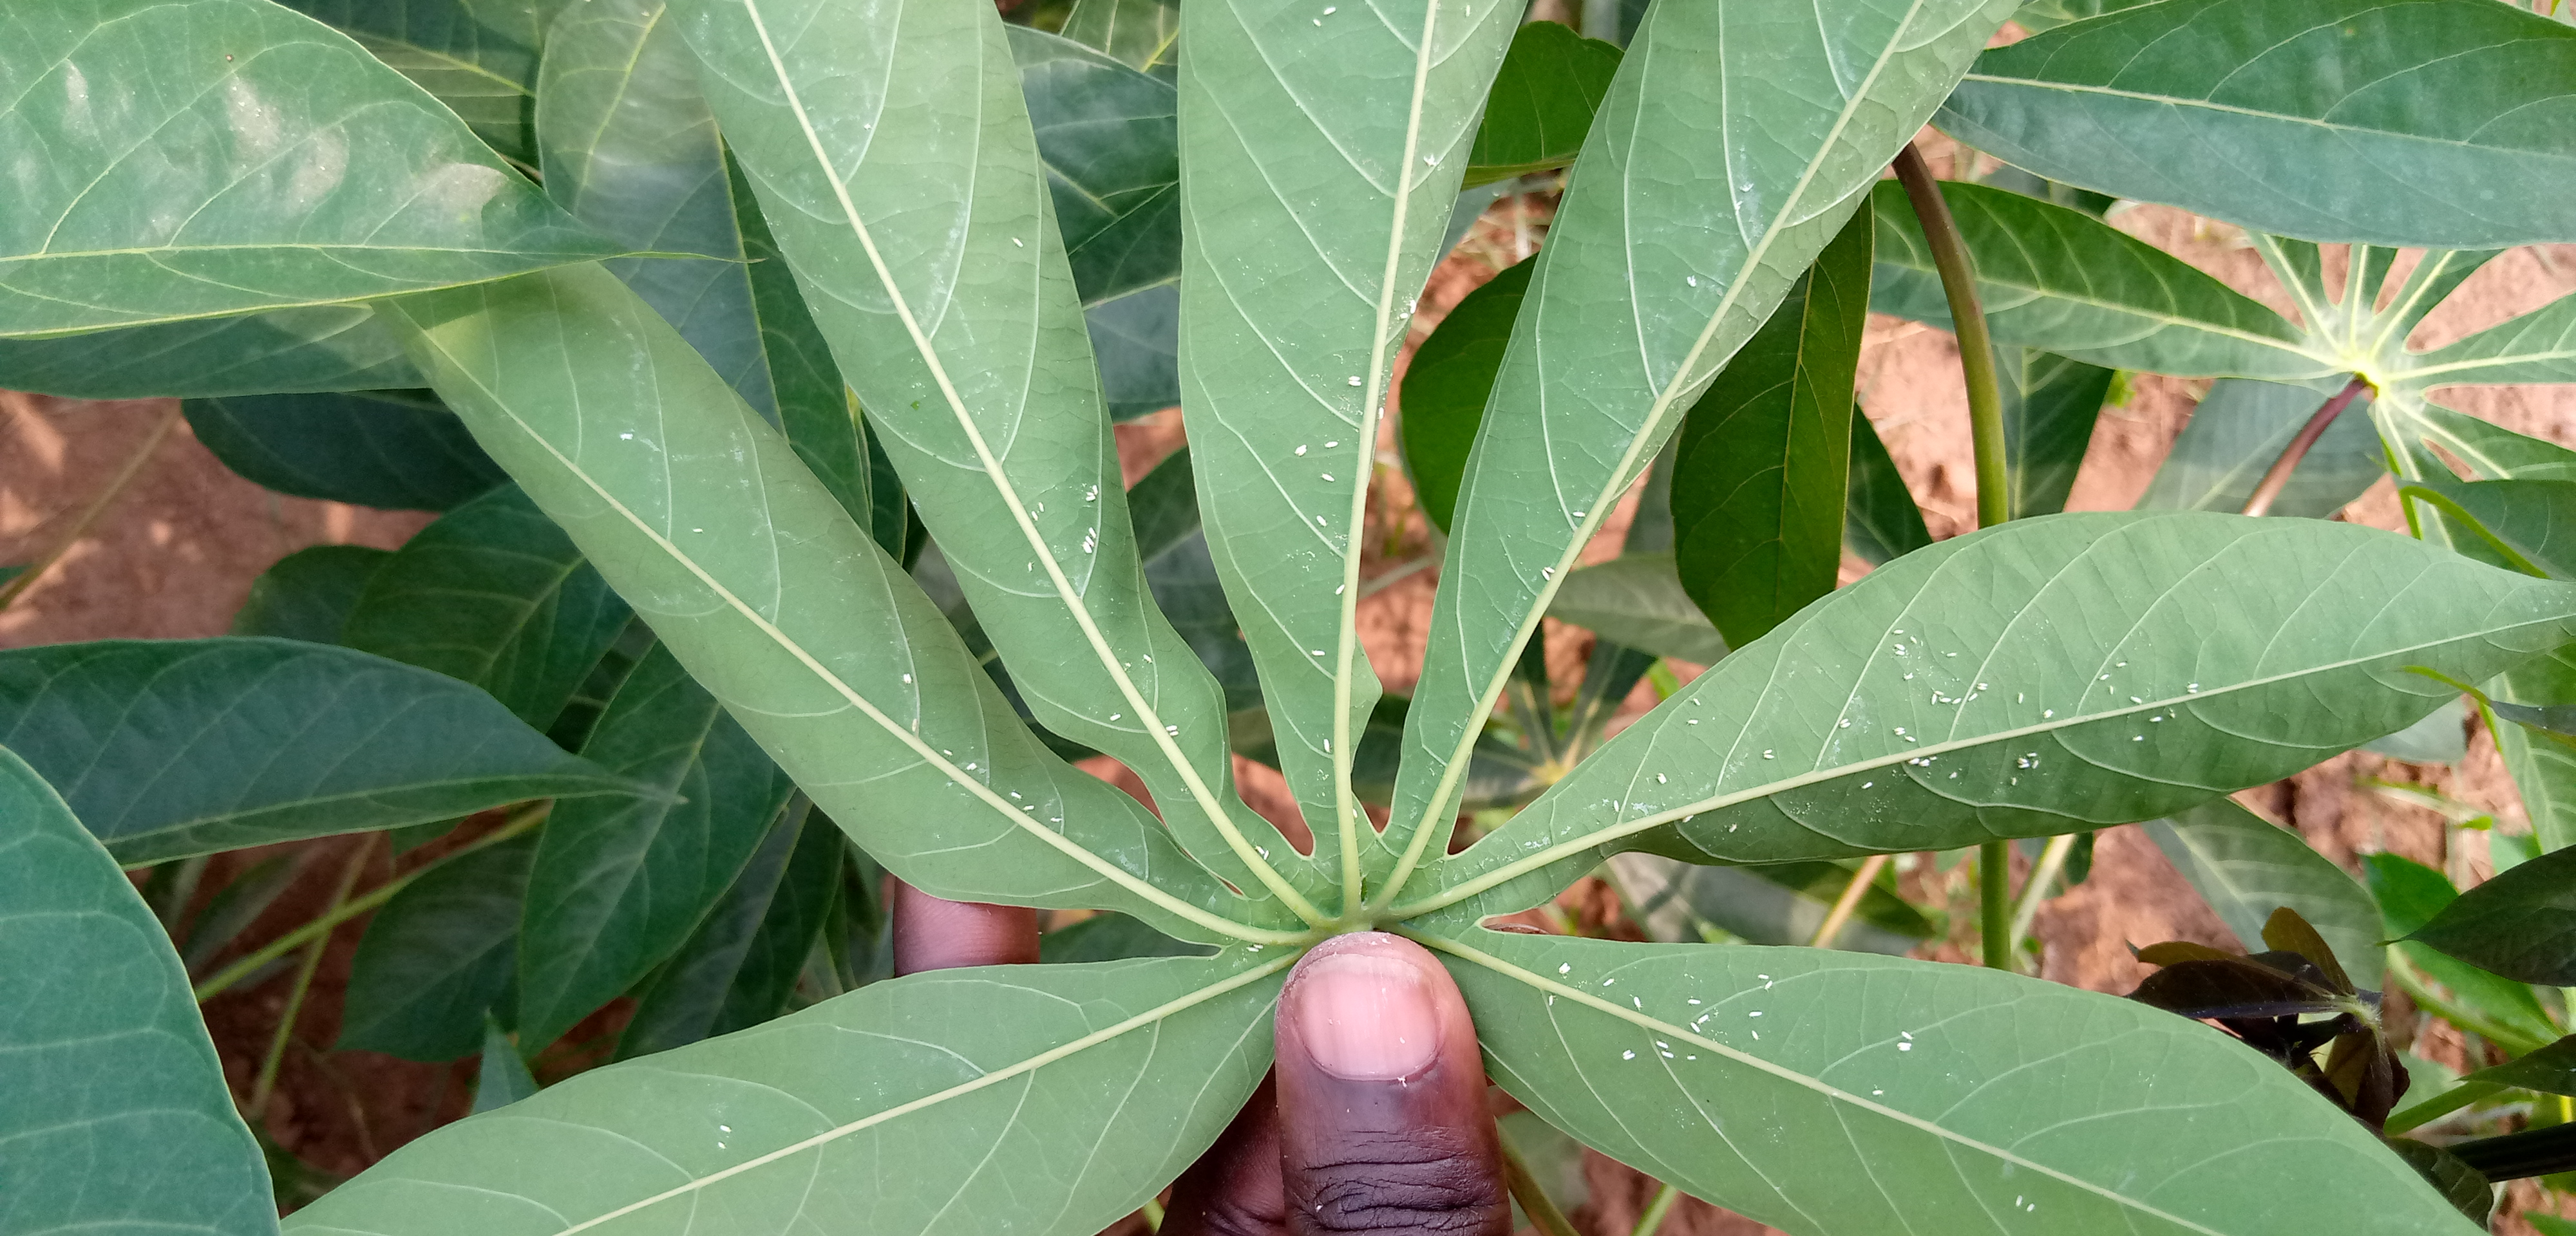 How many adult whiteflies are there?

112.